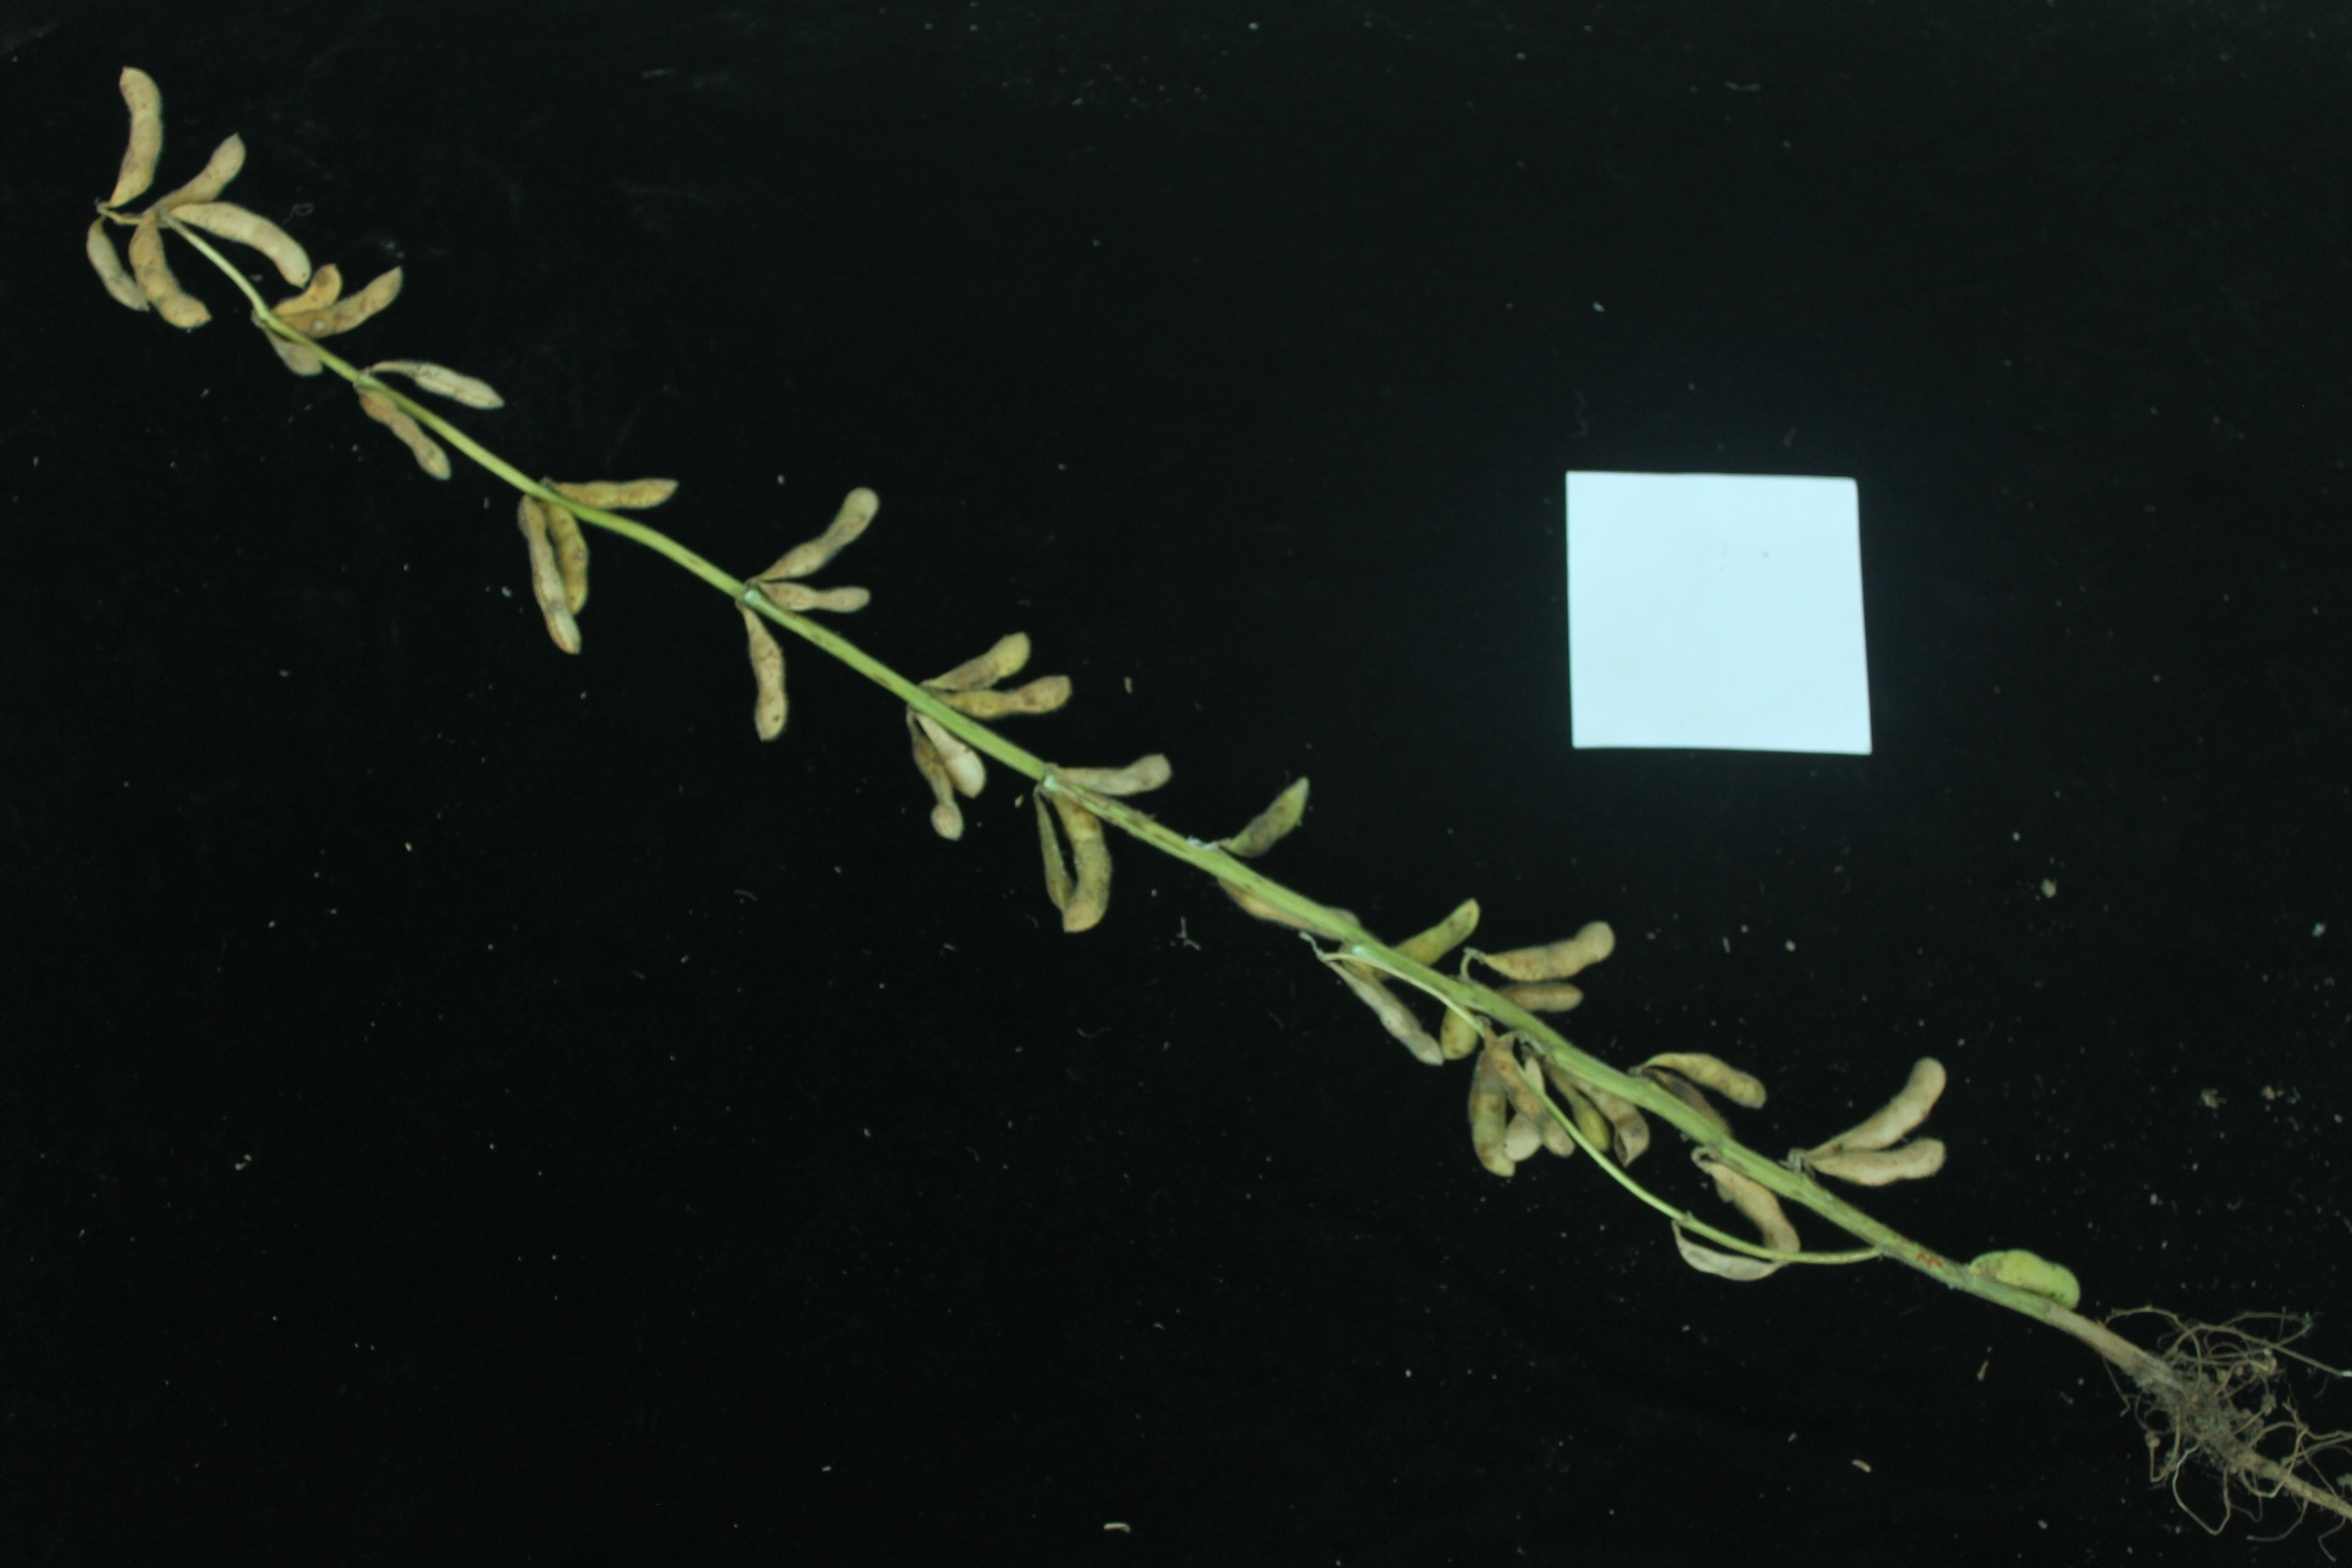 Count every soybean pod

41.